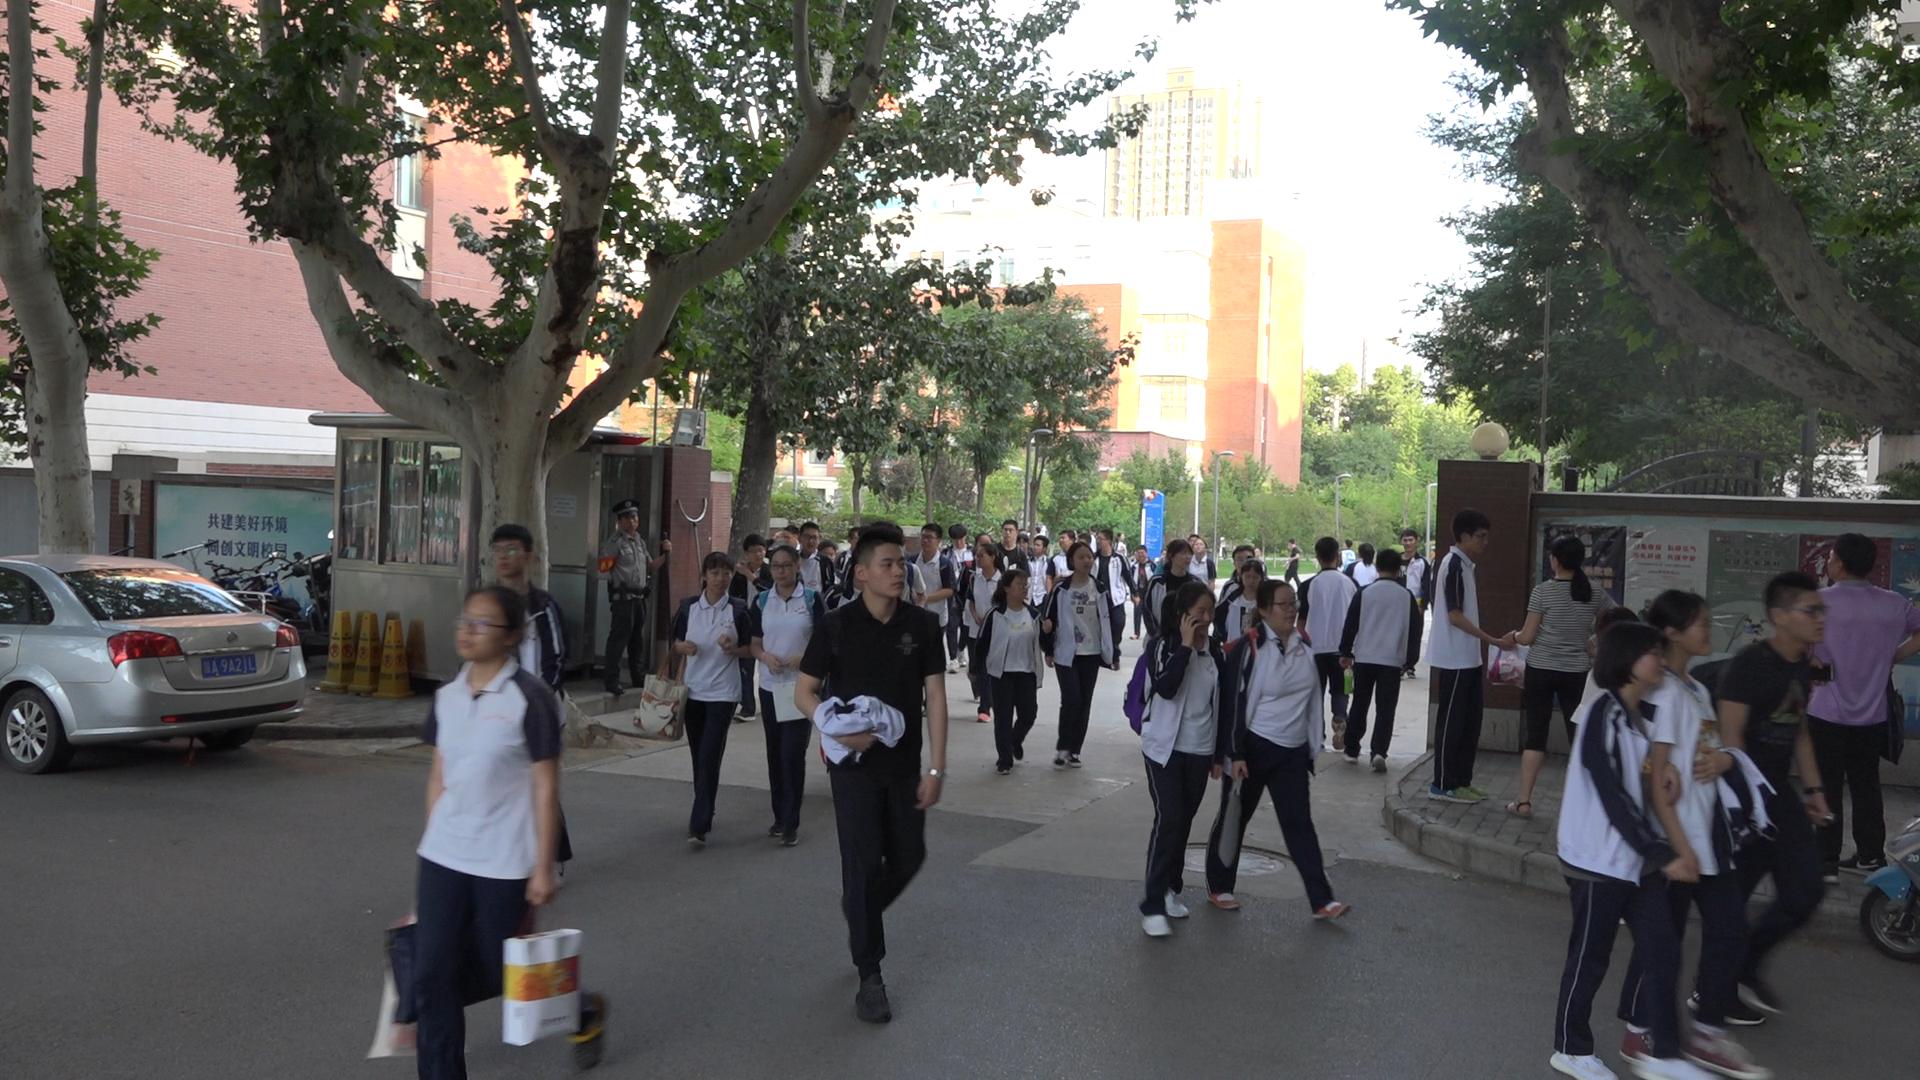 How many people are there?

47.